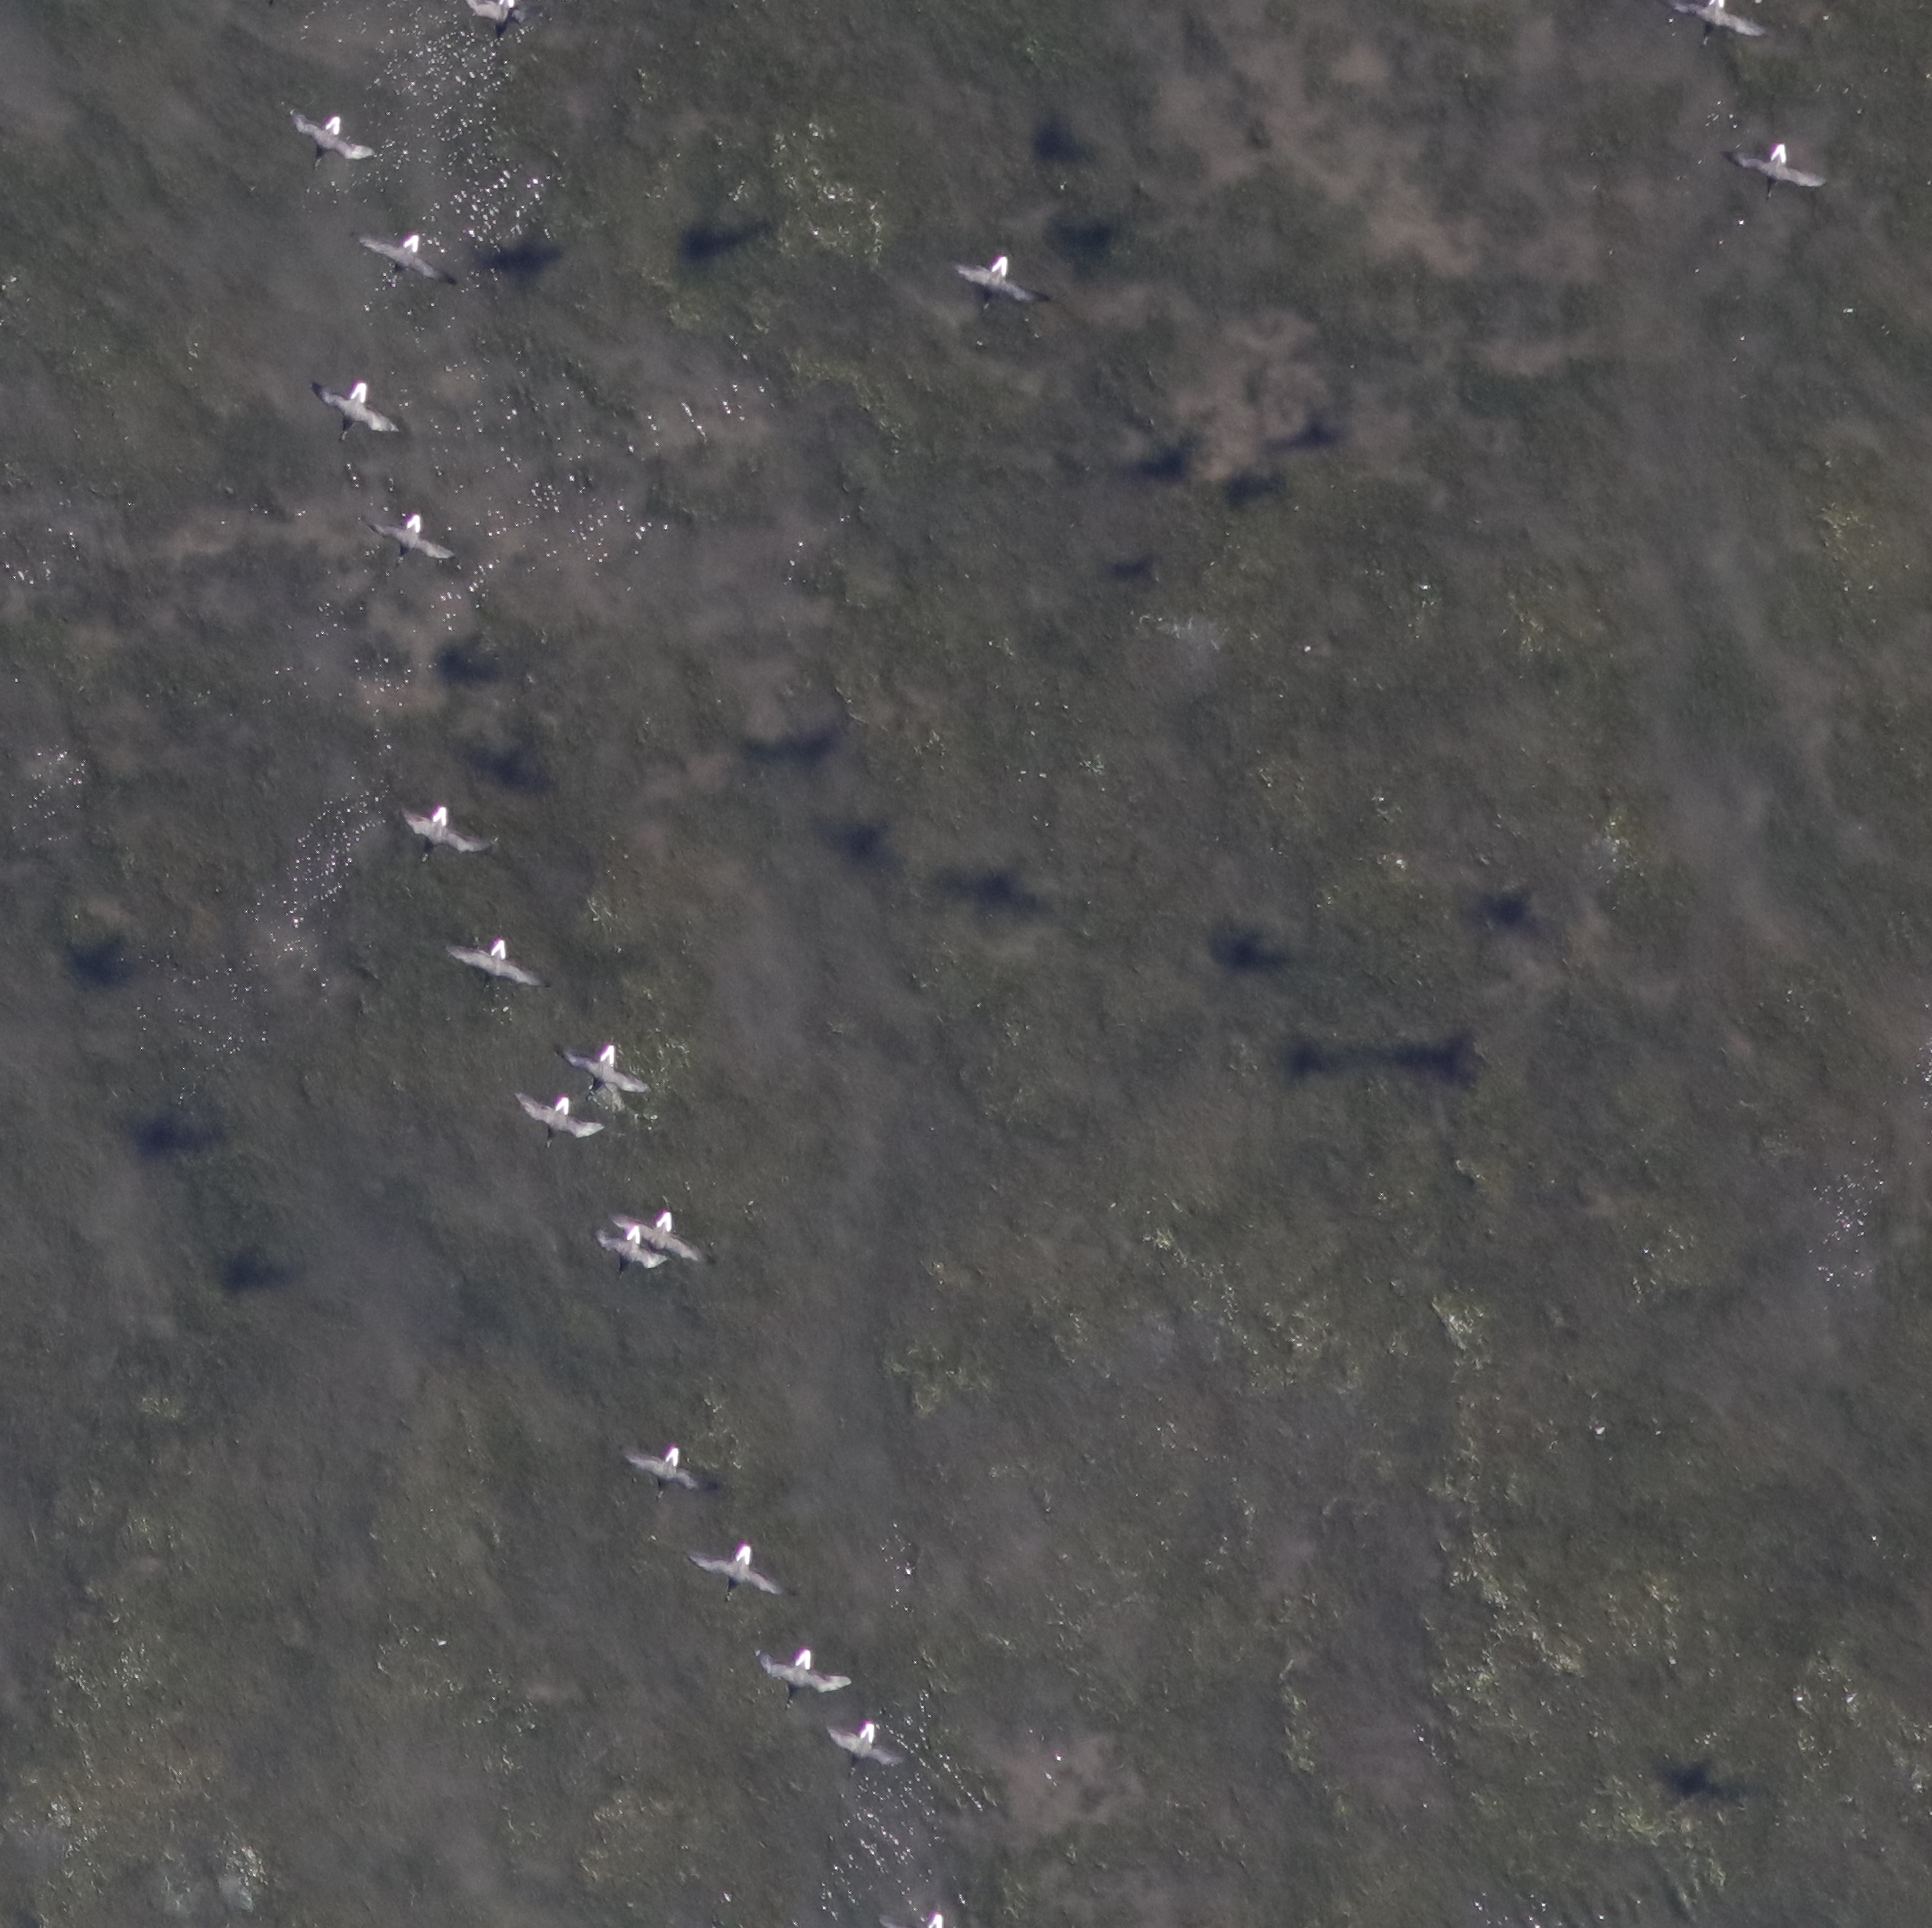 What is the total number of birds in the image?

18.